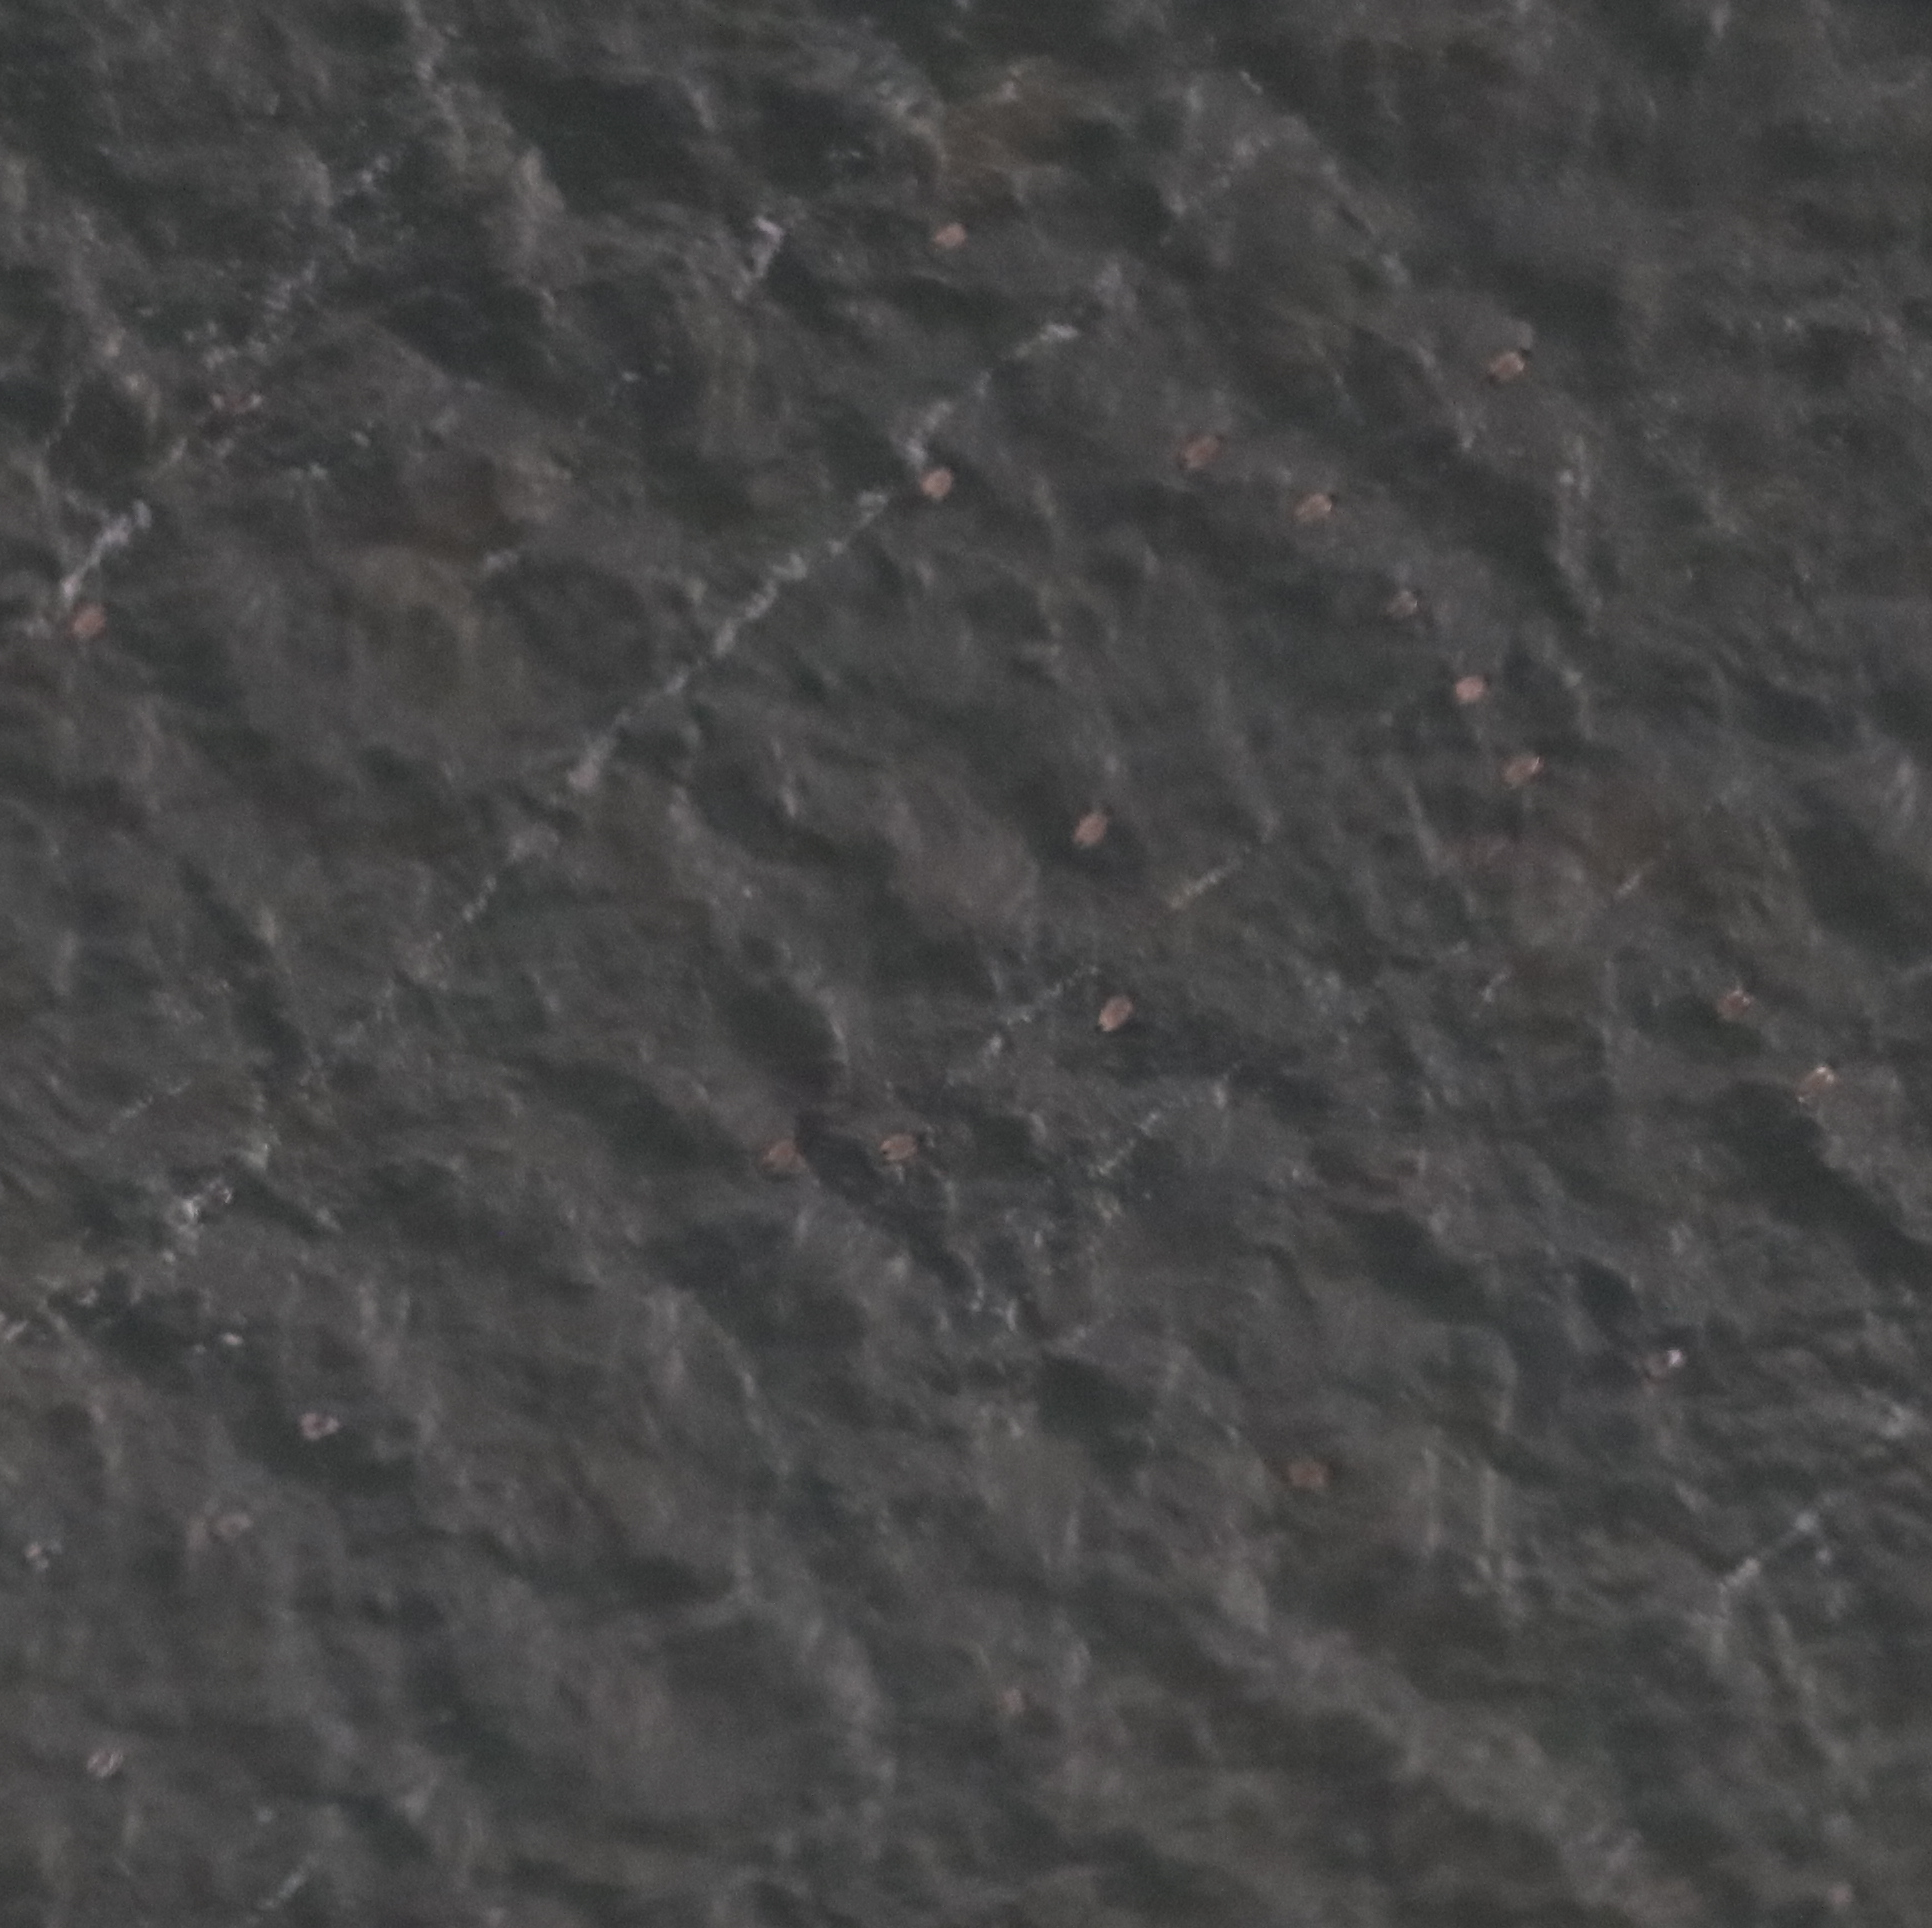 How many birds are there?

20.